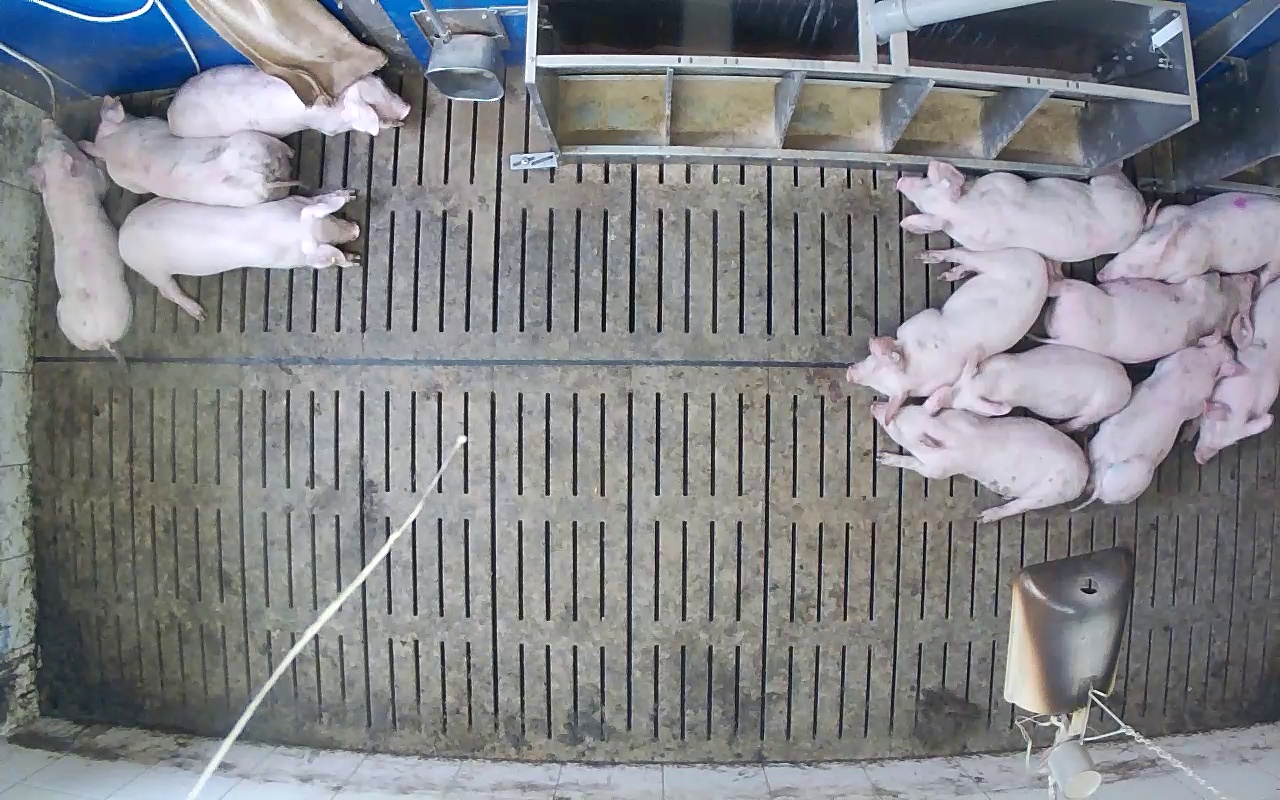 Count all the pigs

12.